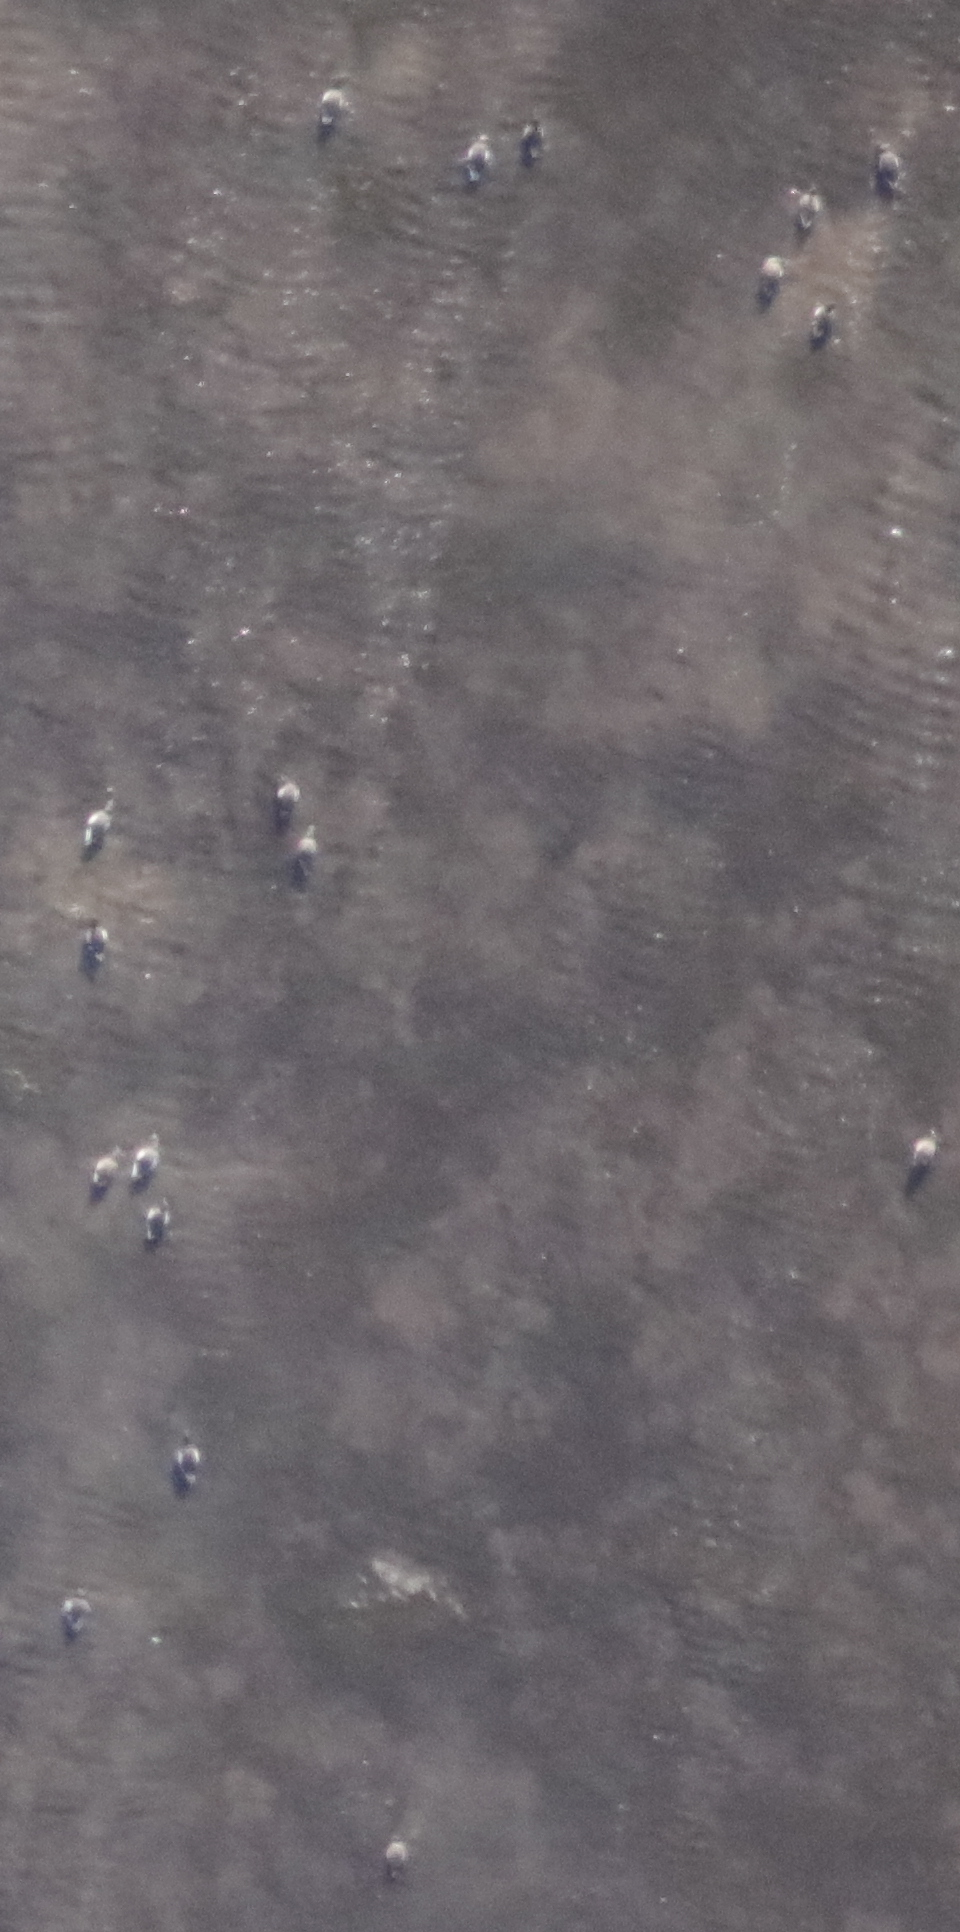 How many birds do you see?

18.